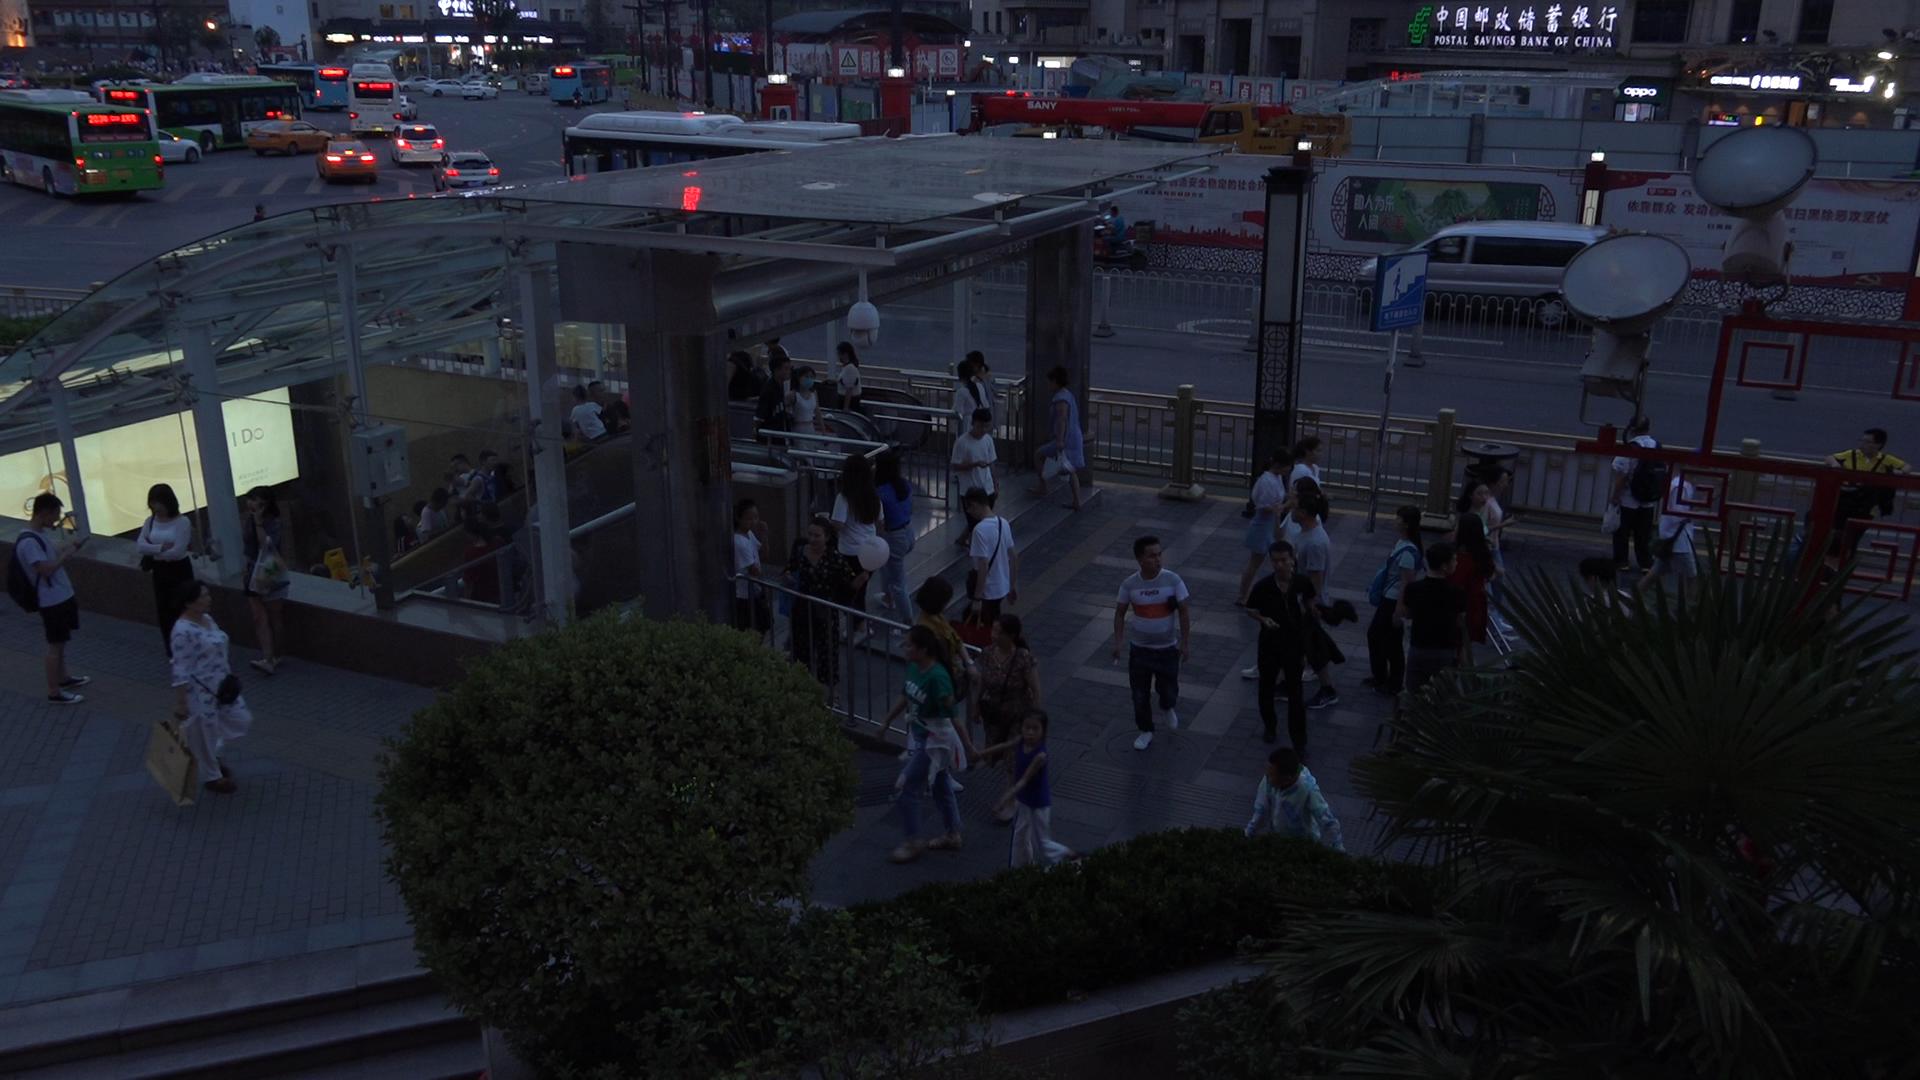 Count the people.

110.